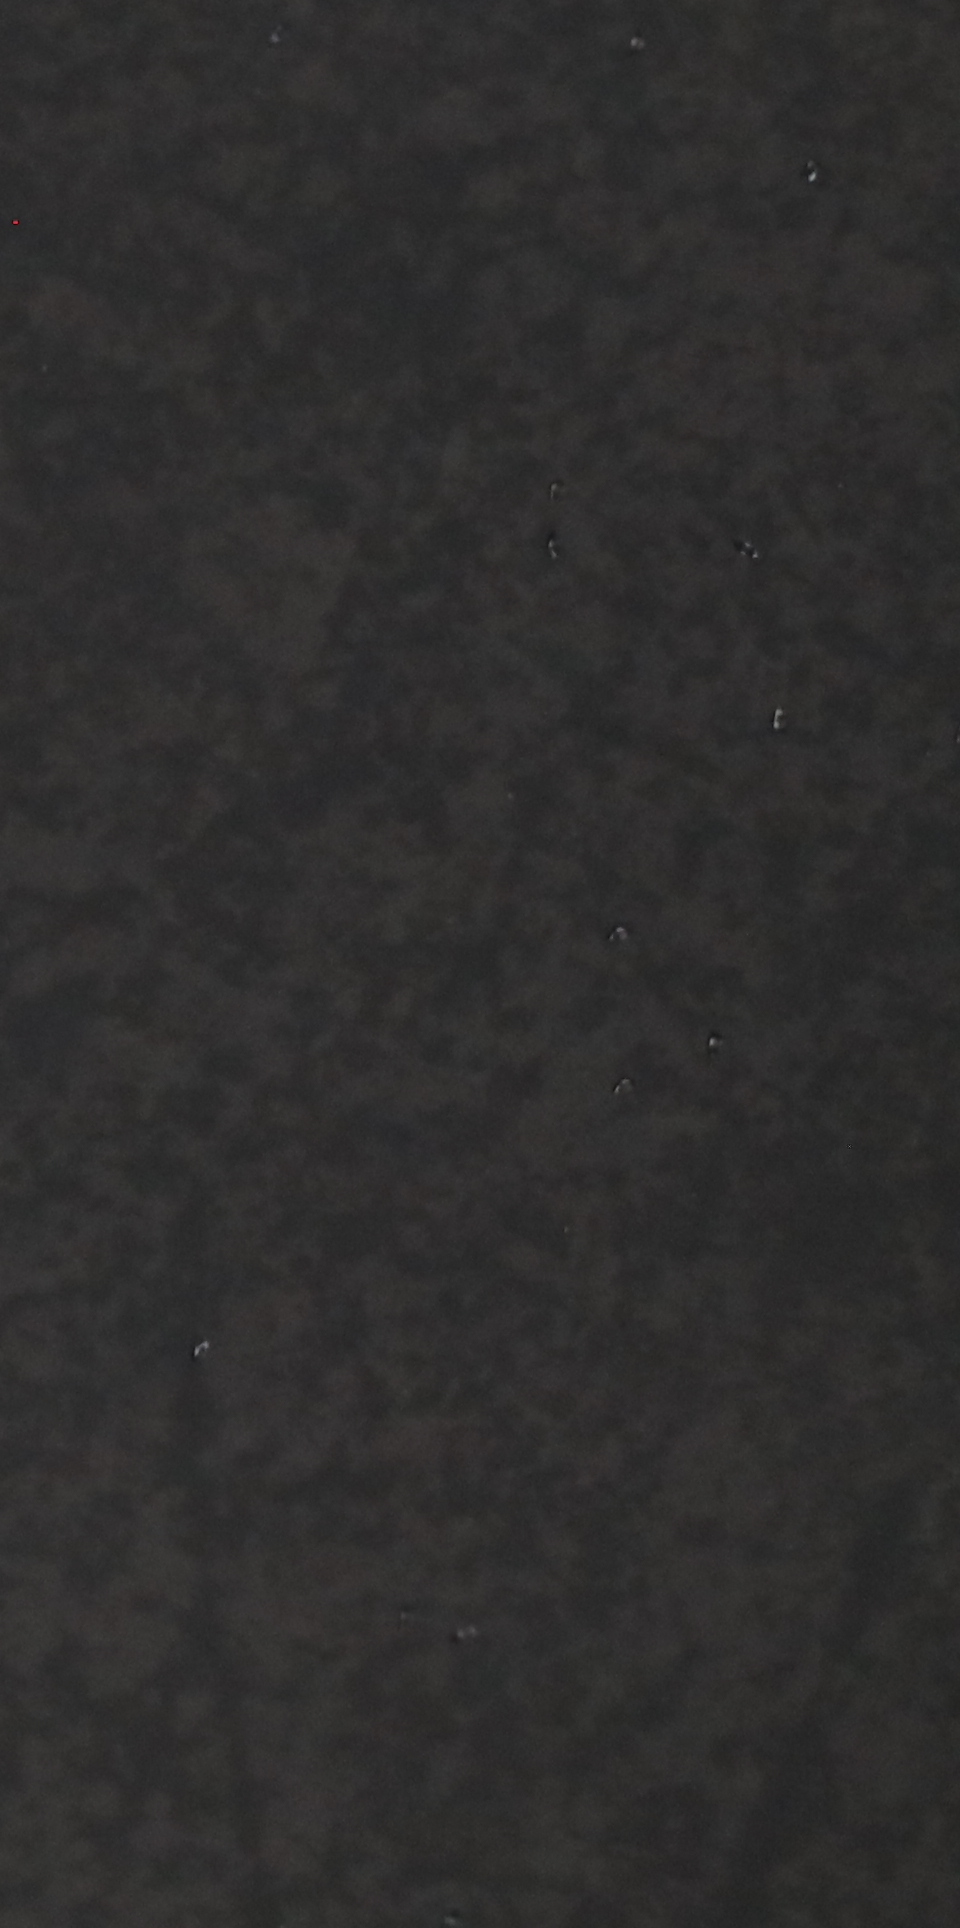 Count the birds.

14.